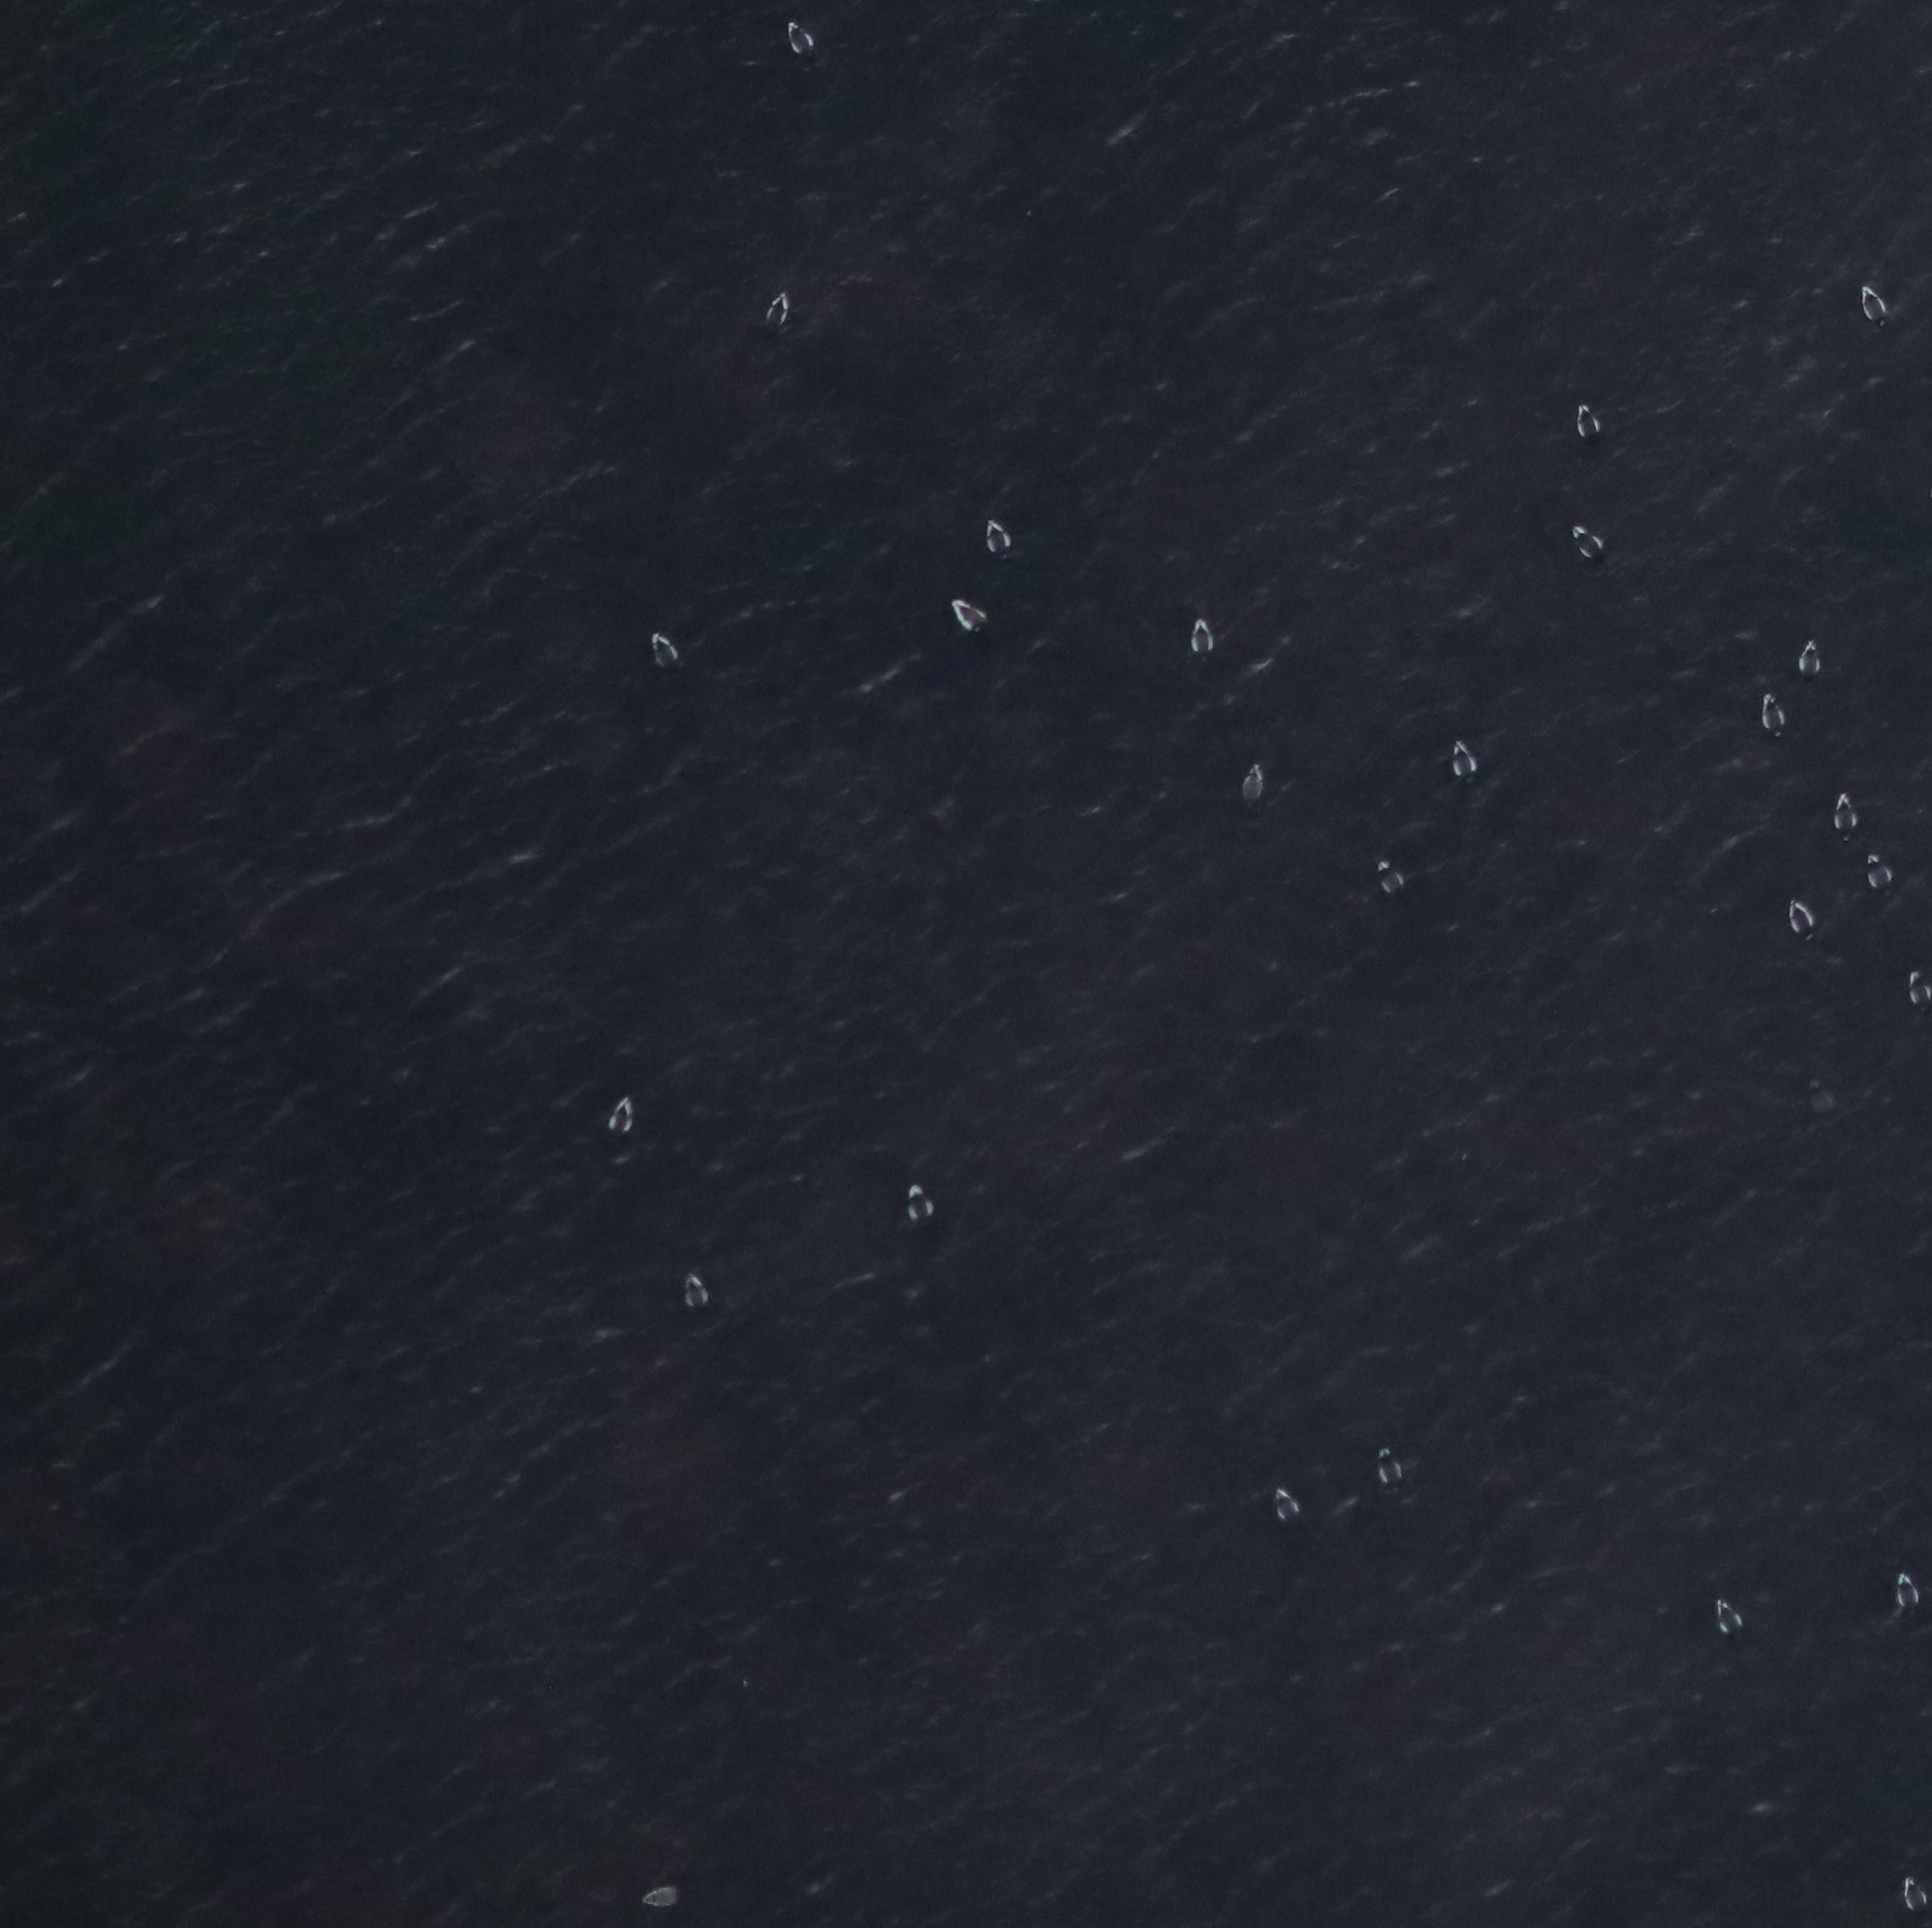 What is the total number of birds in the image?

27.